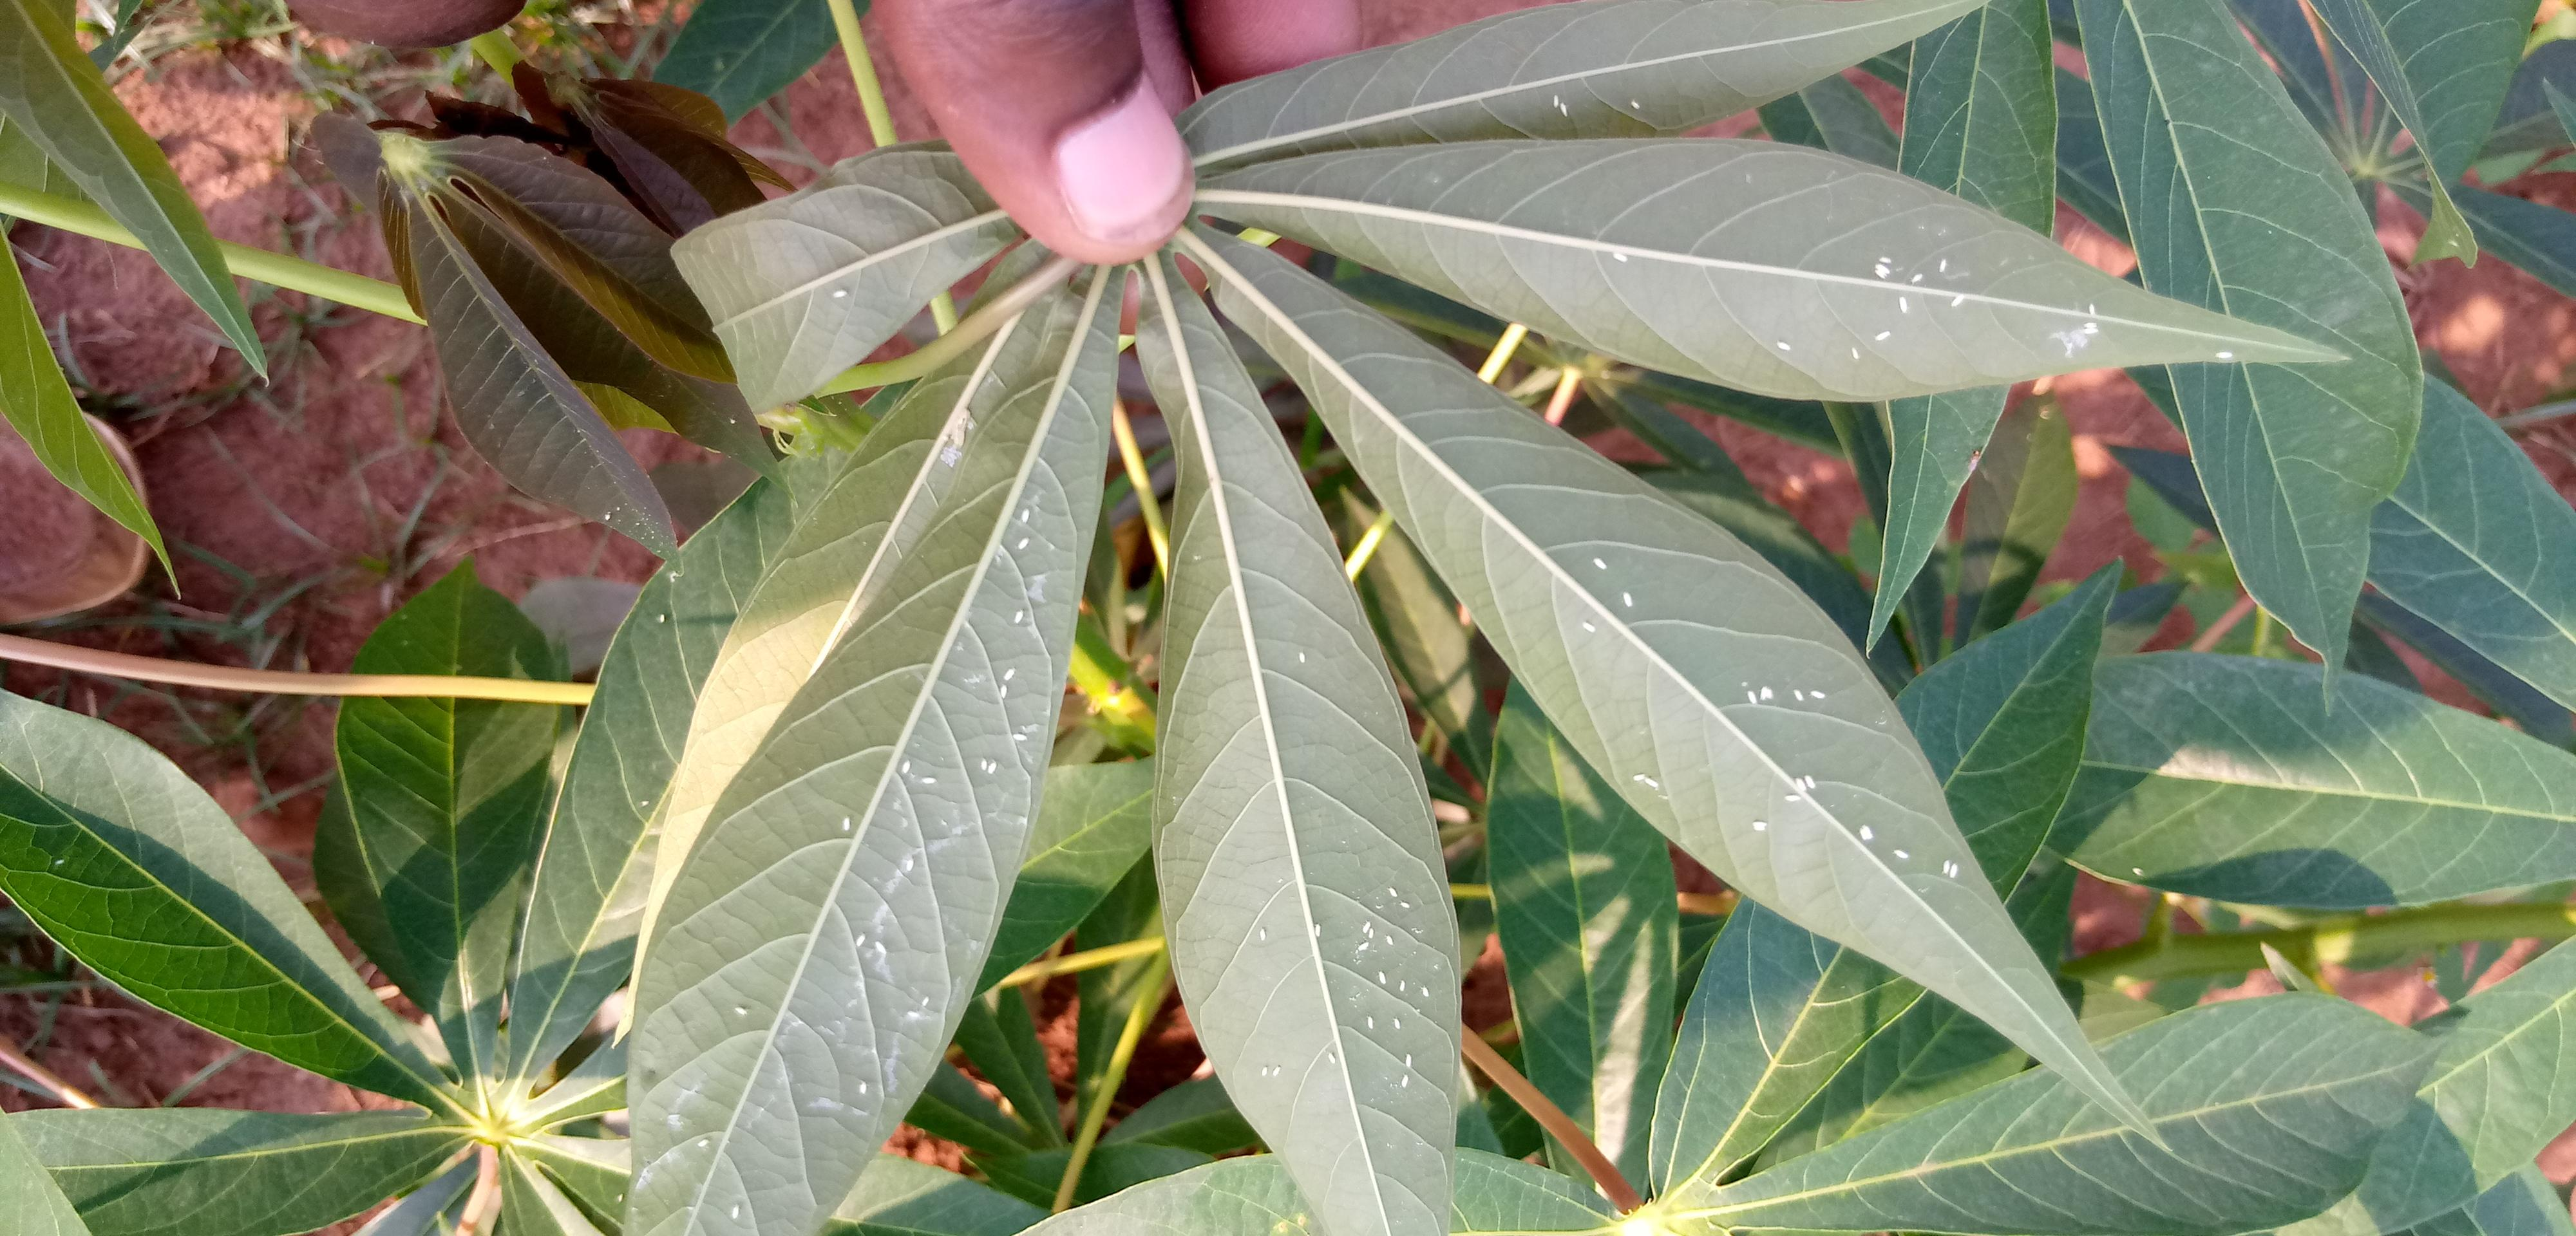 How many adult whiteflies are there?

81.